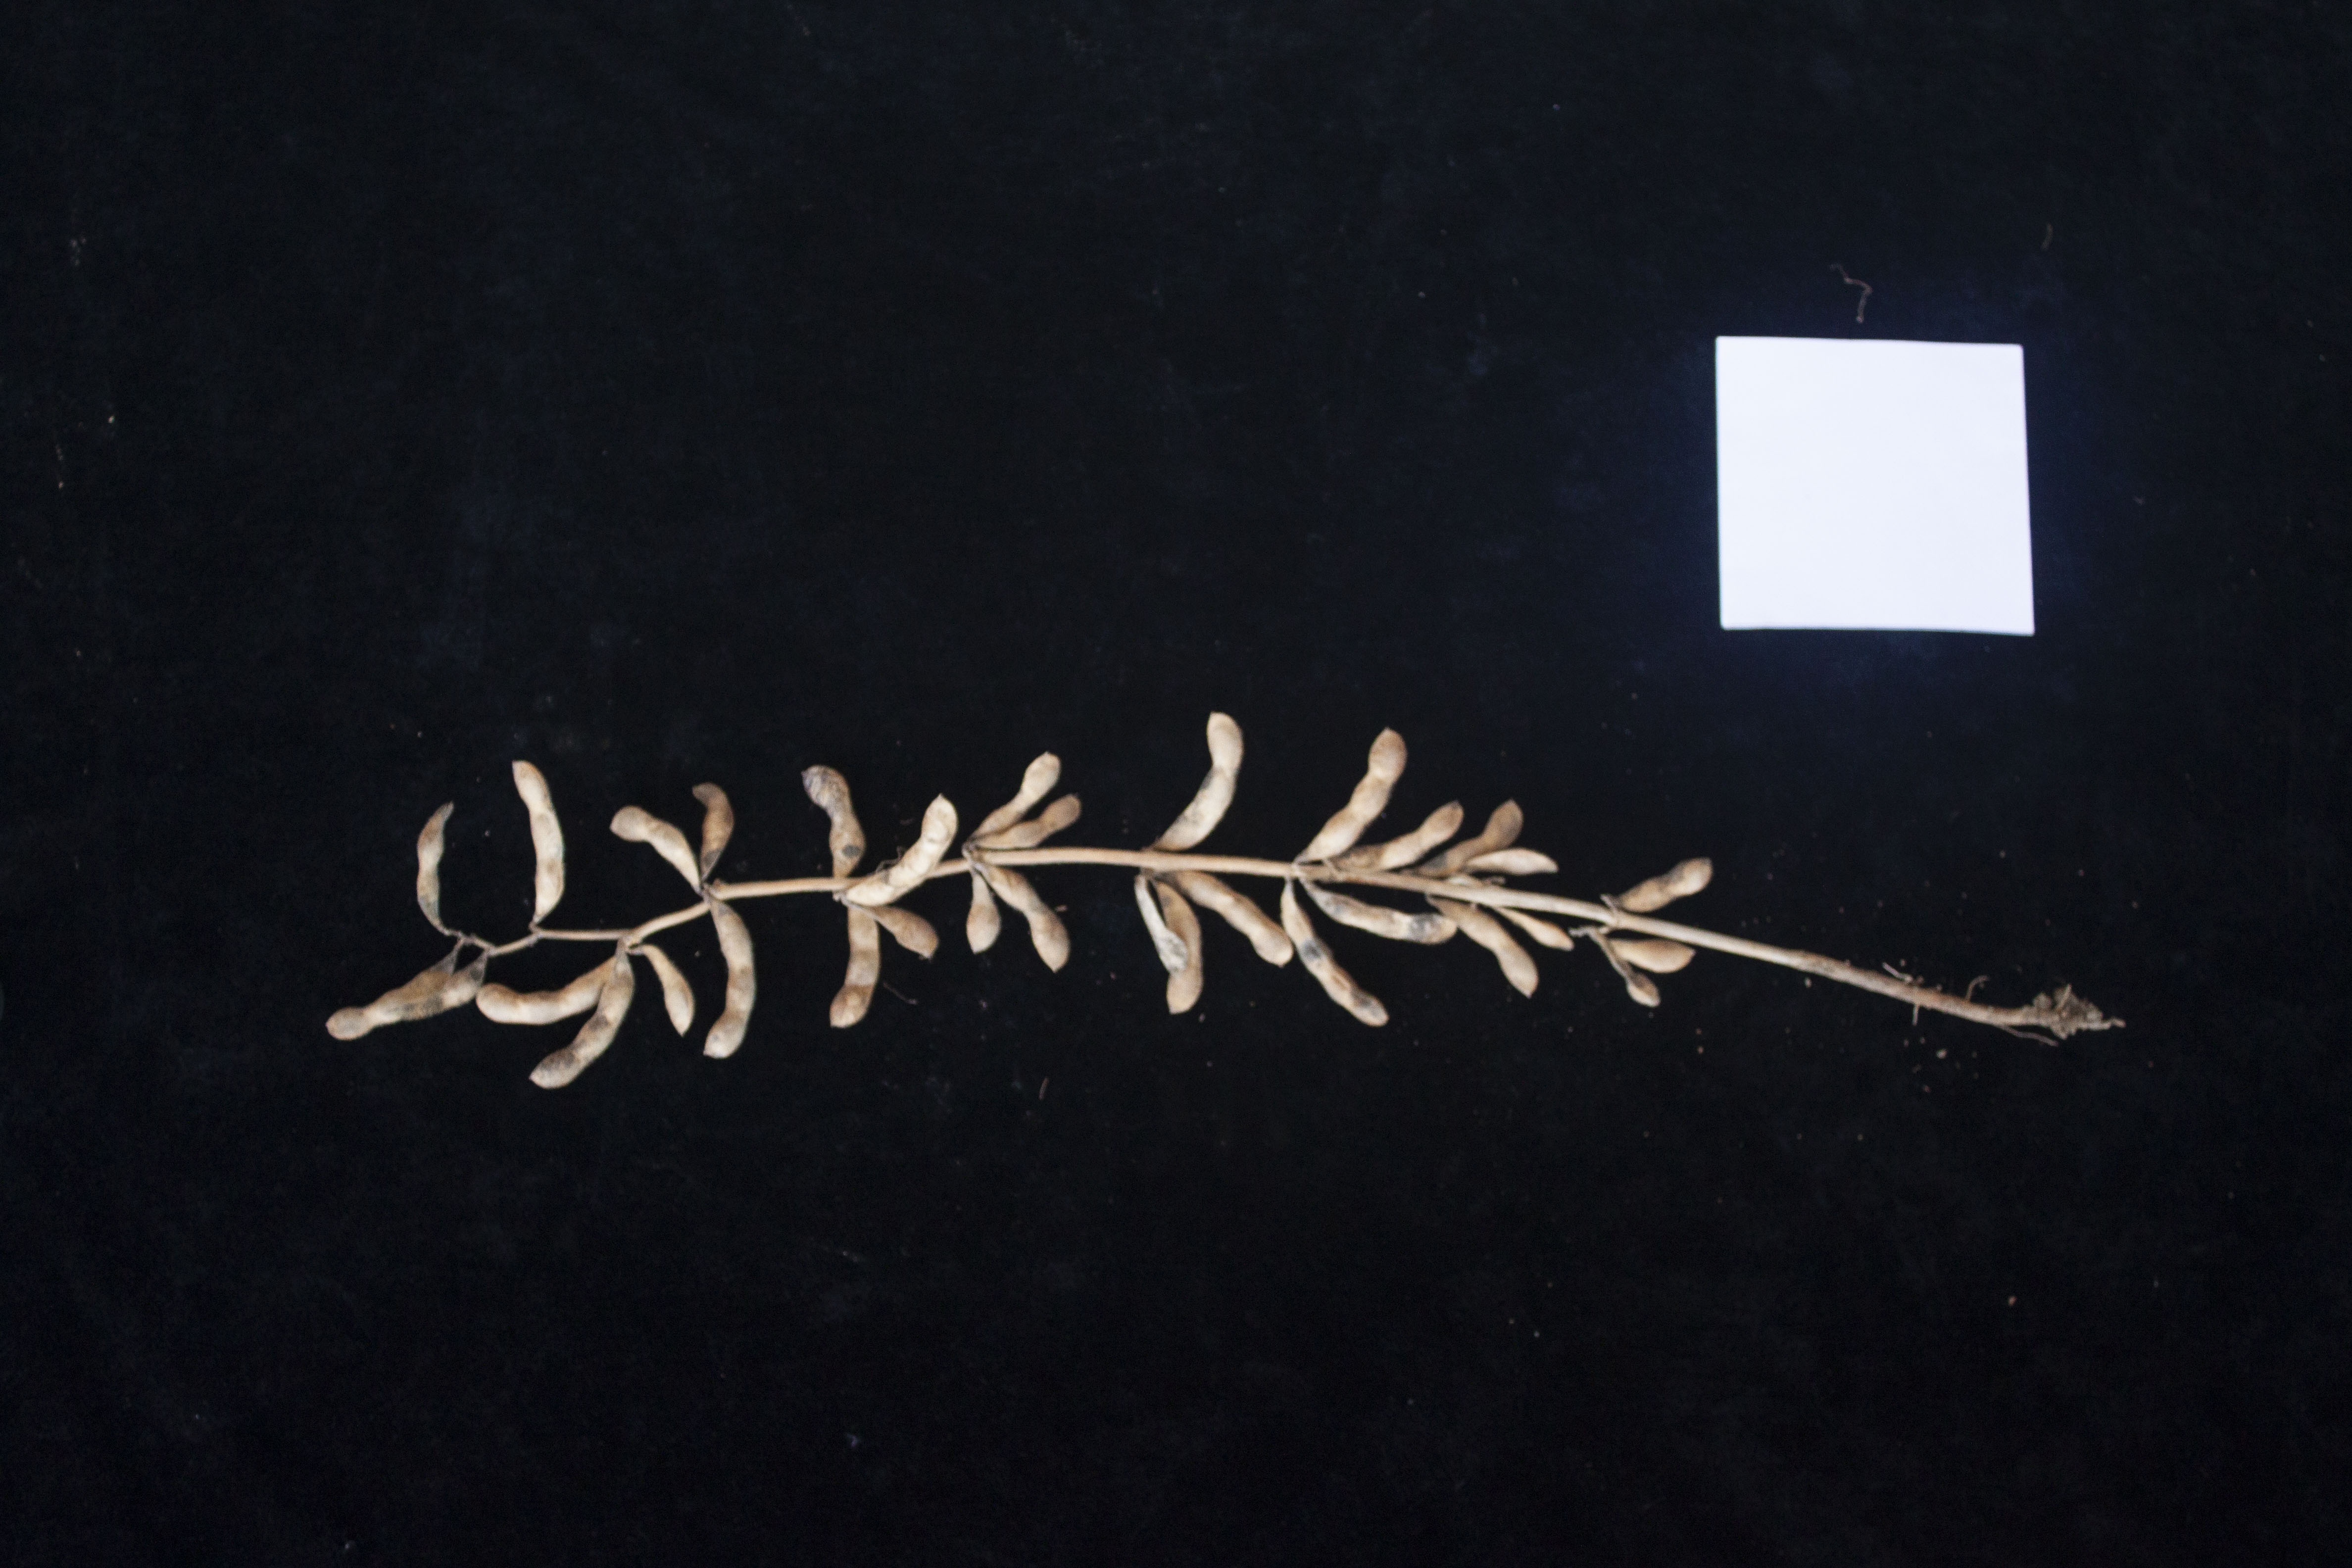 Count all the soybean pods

33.